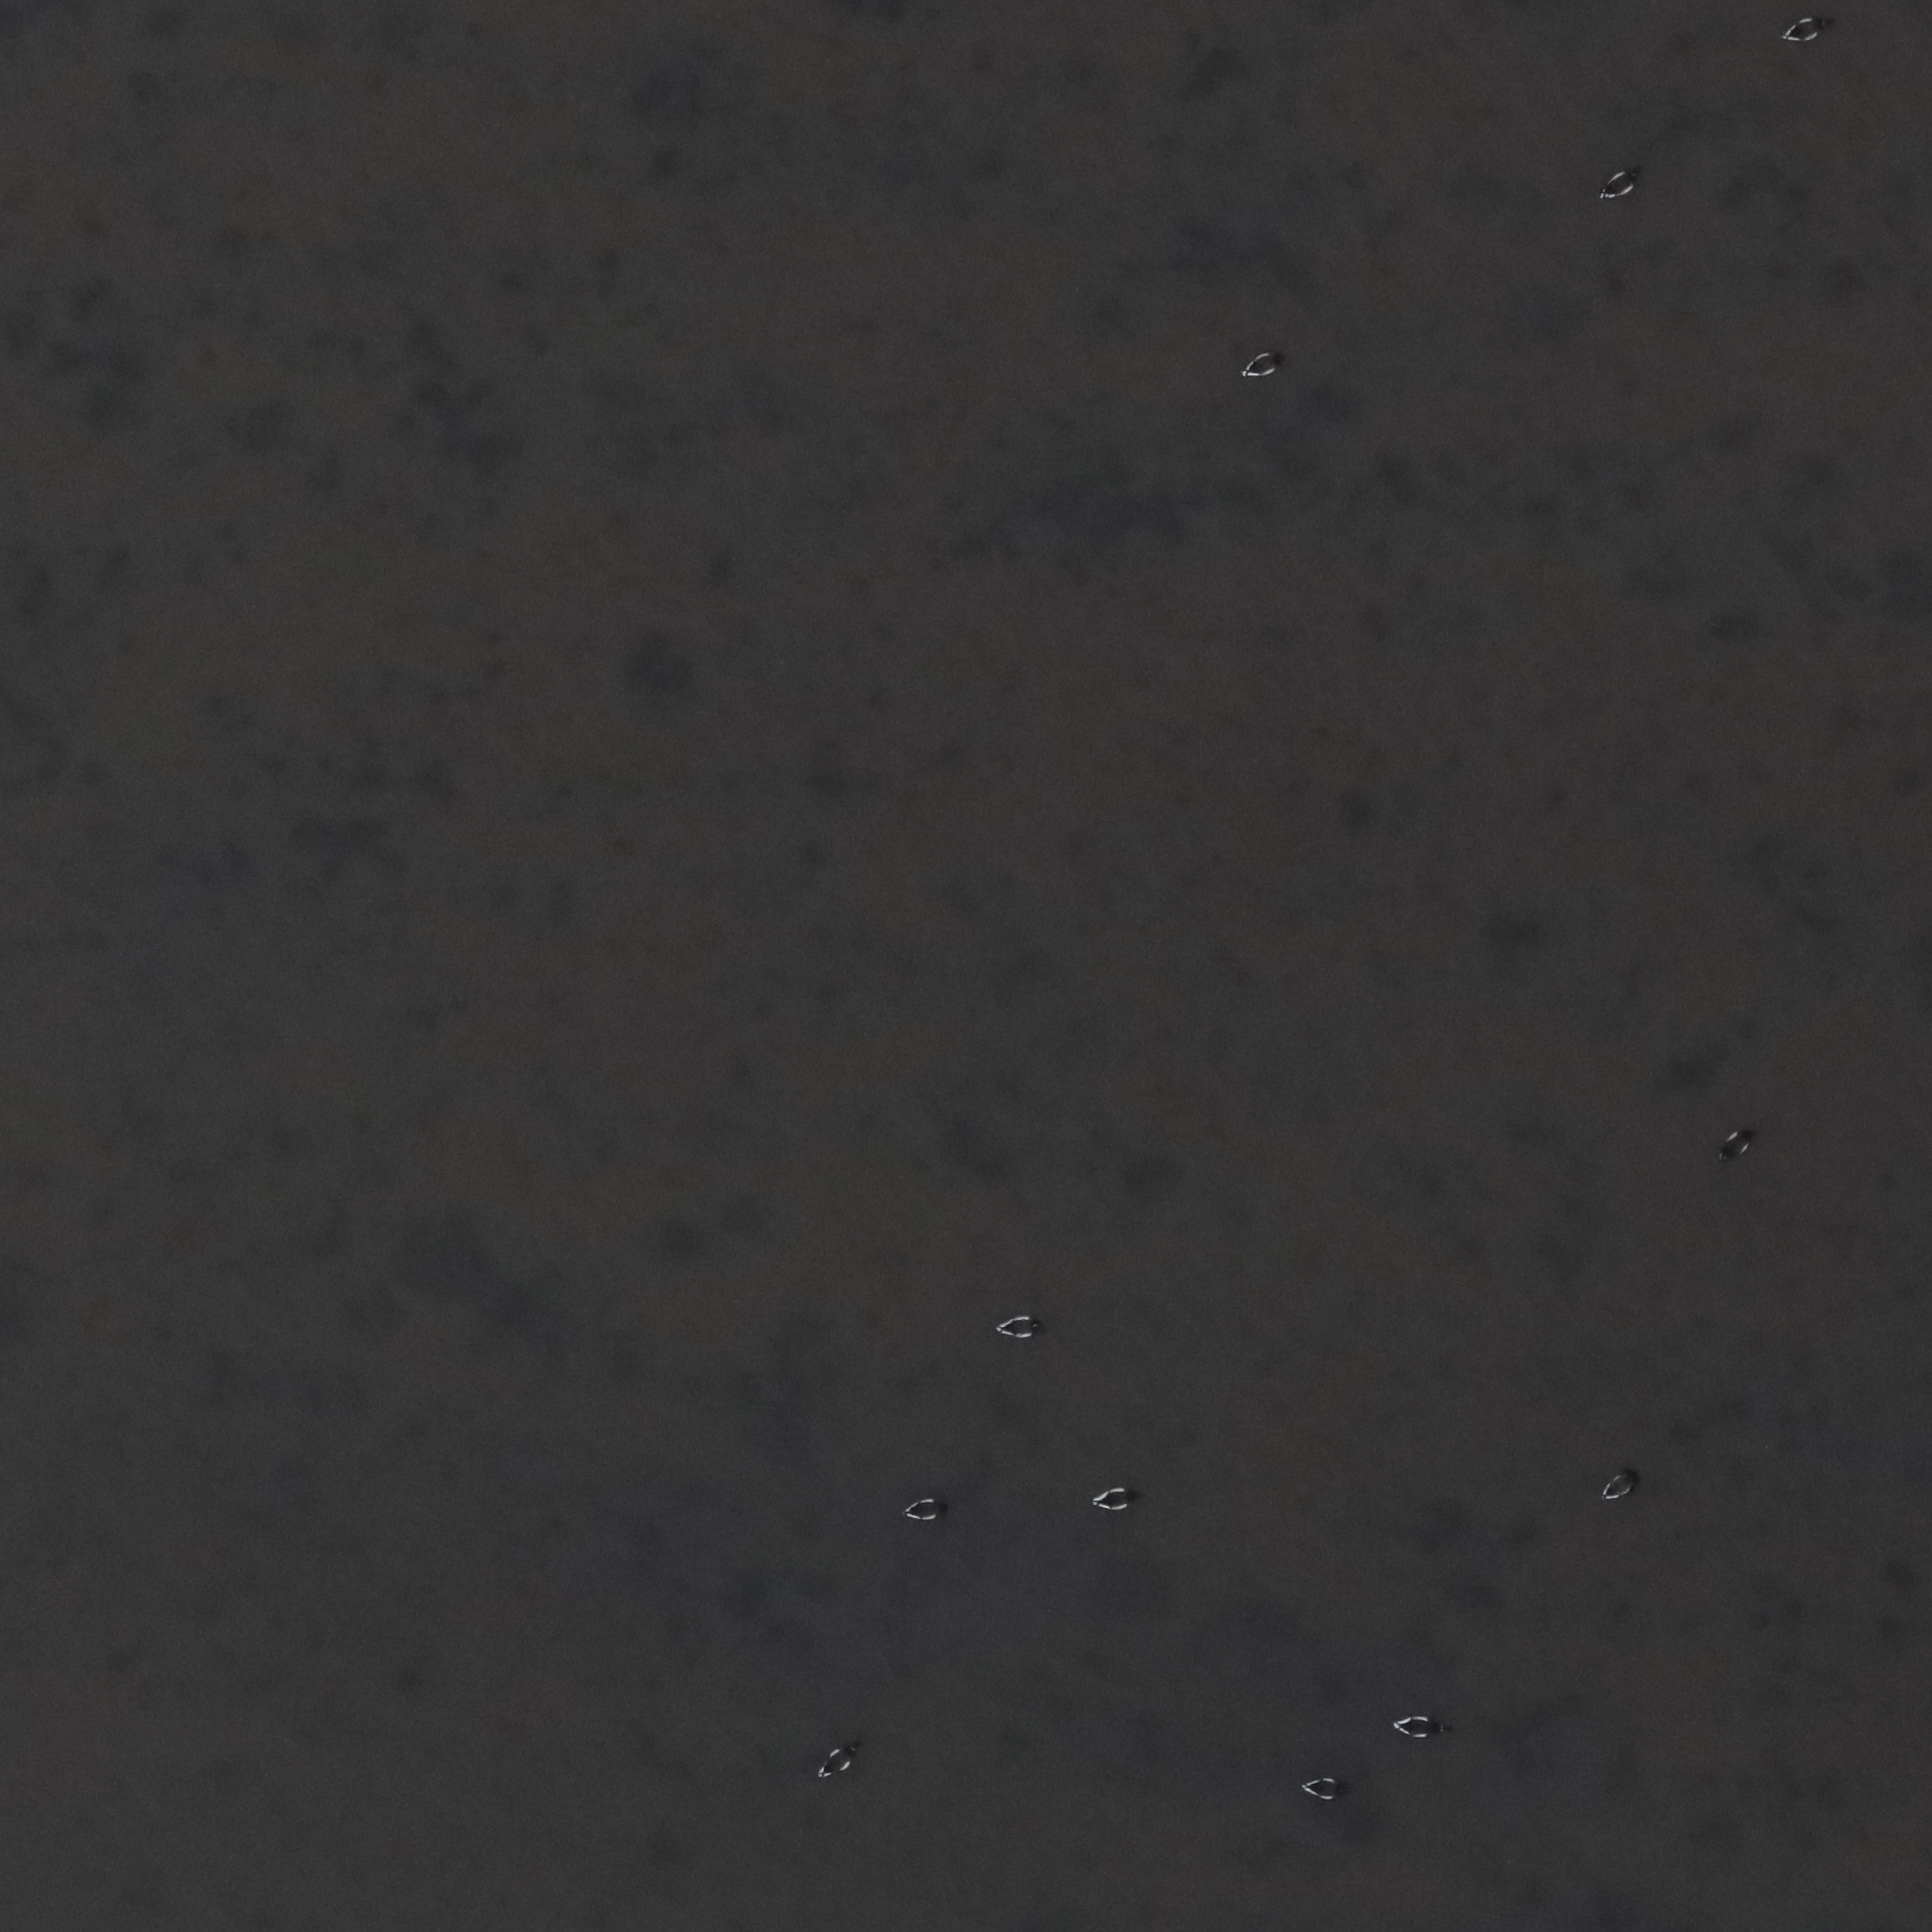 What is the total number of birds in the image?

11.